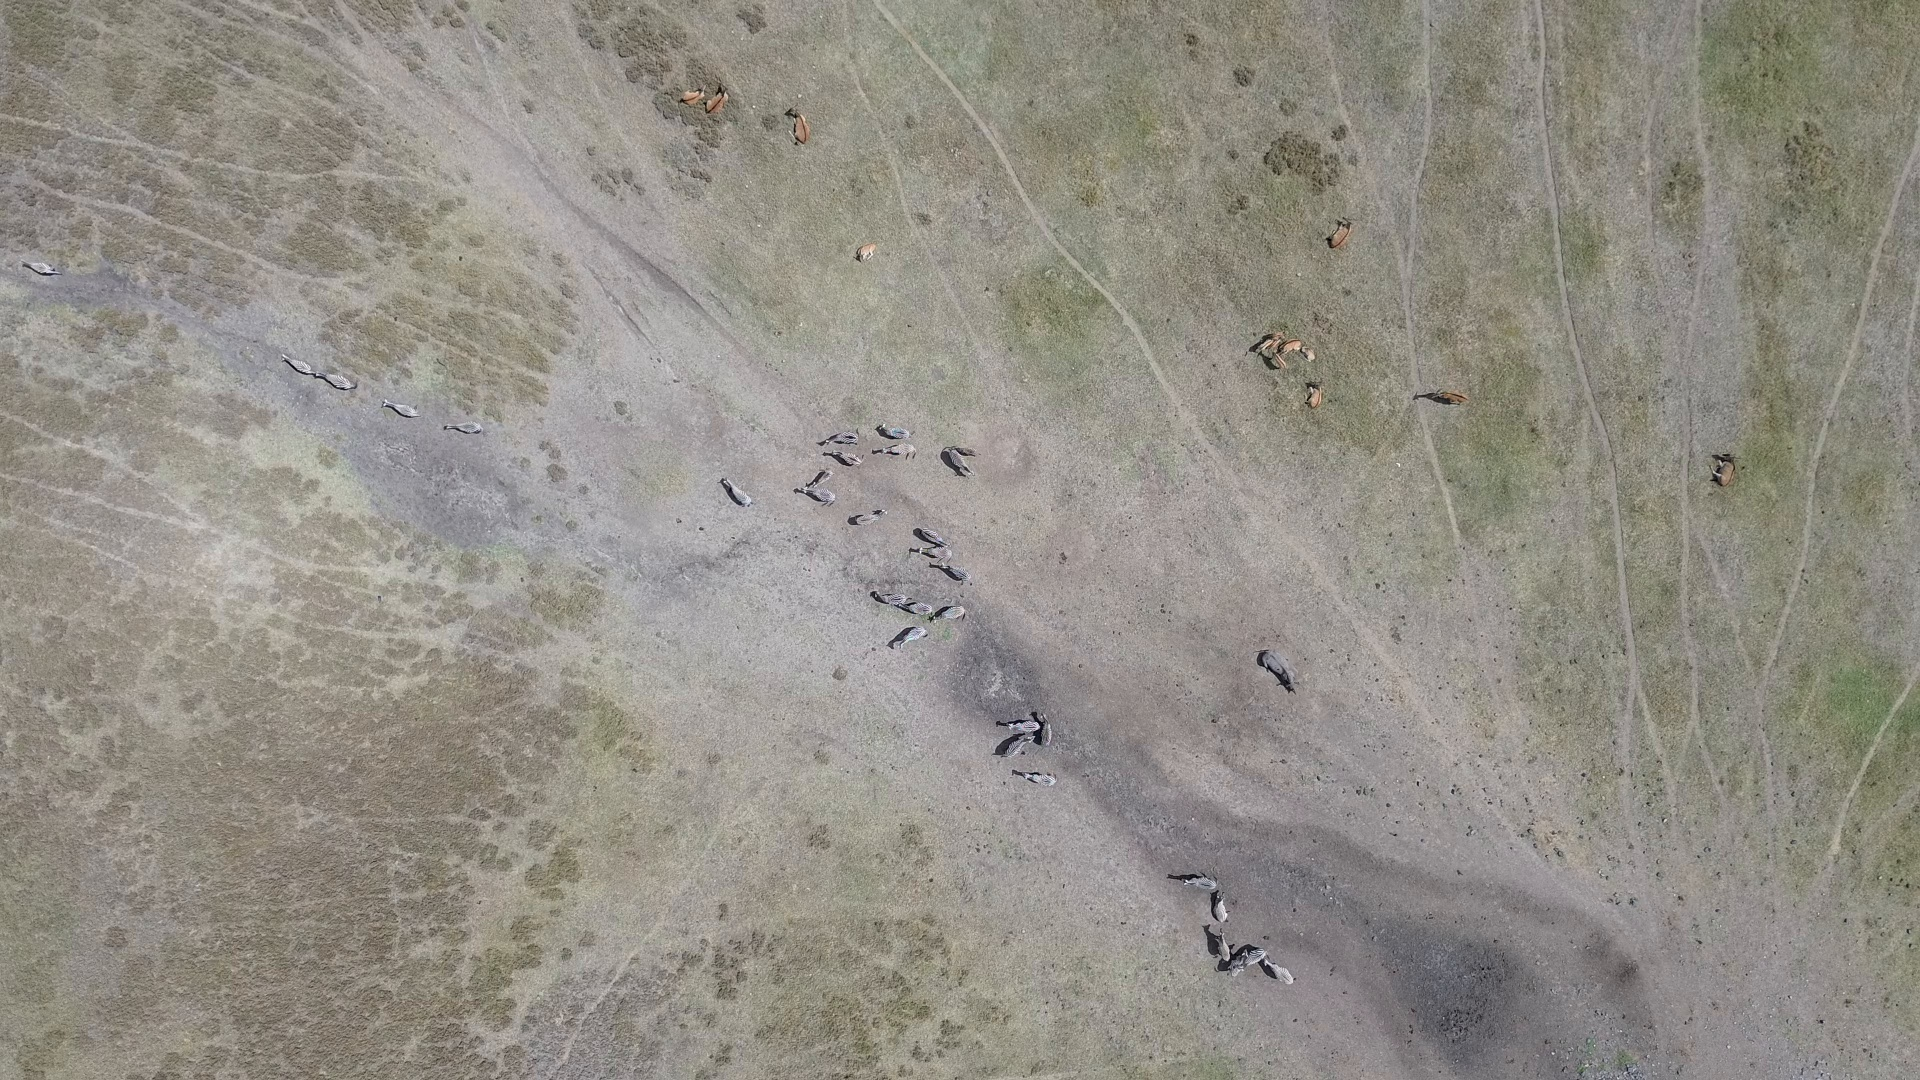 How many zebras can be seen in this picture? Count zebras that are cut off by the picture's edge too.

32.